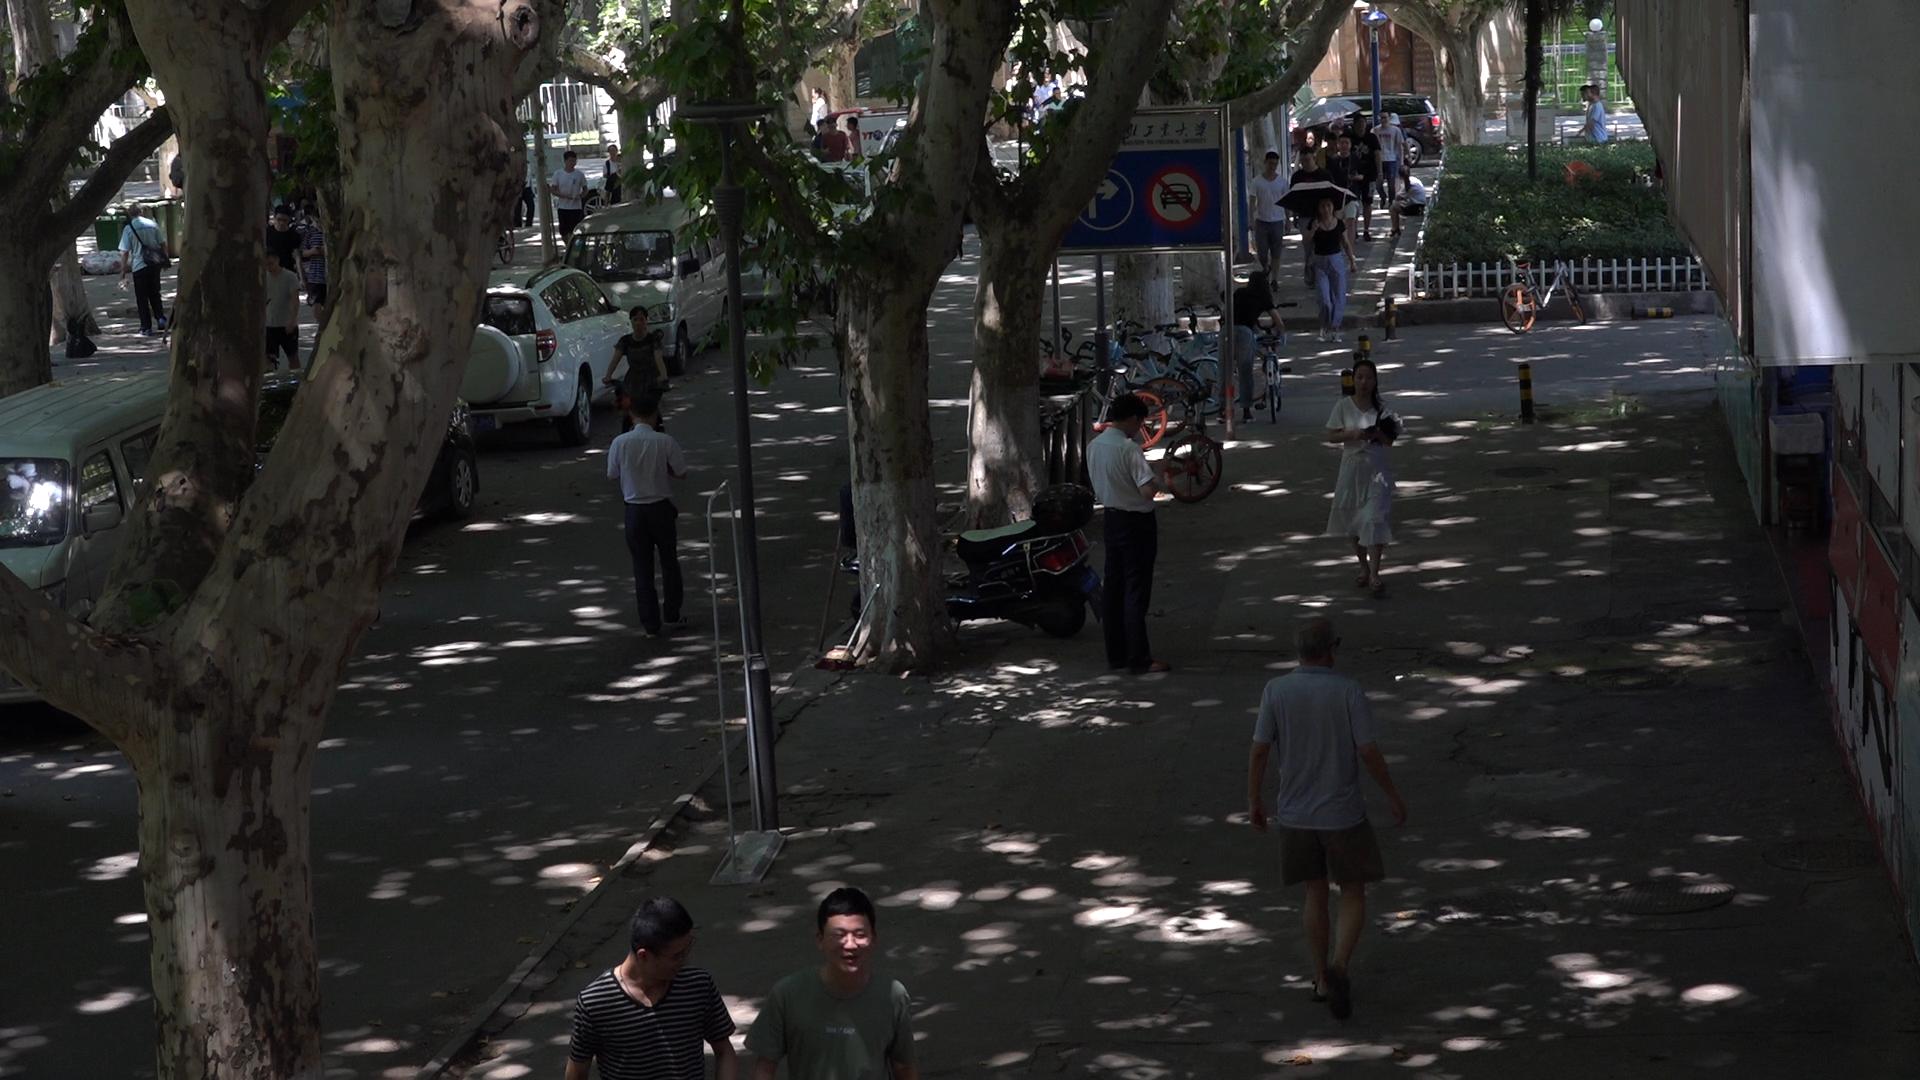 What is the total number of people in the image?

36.